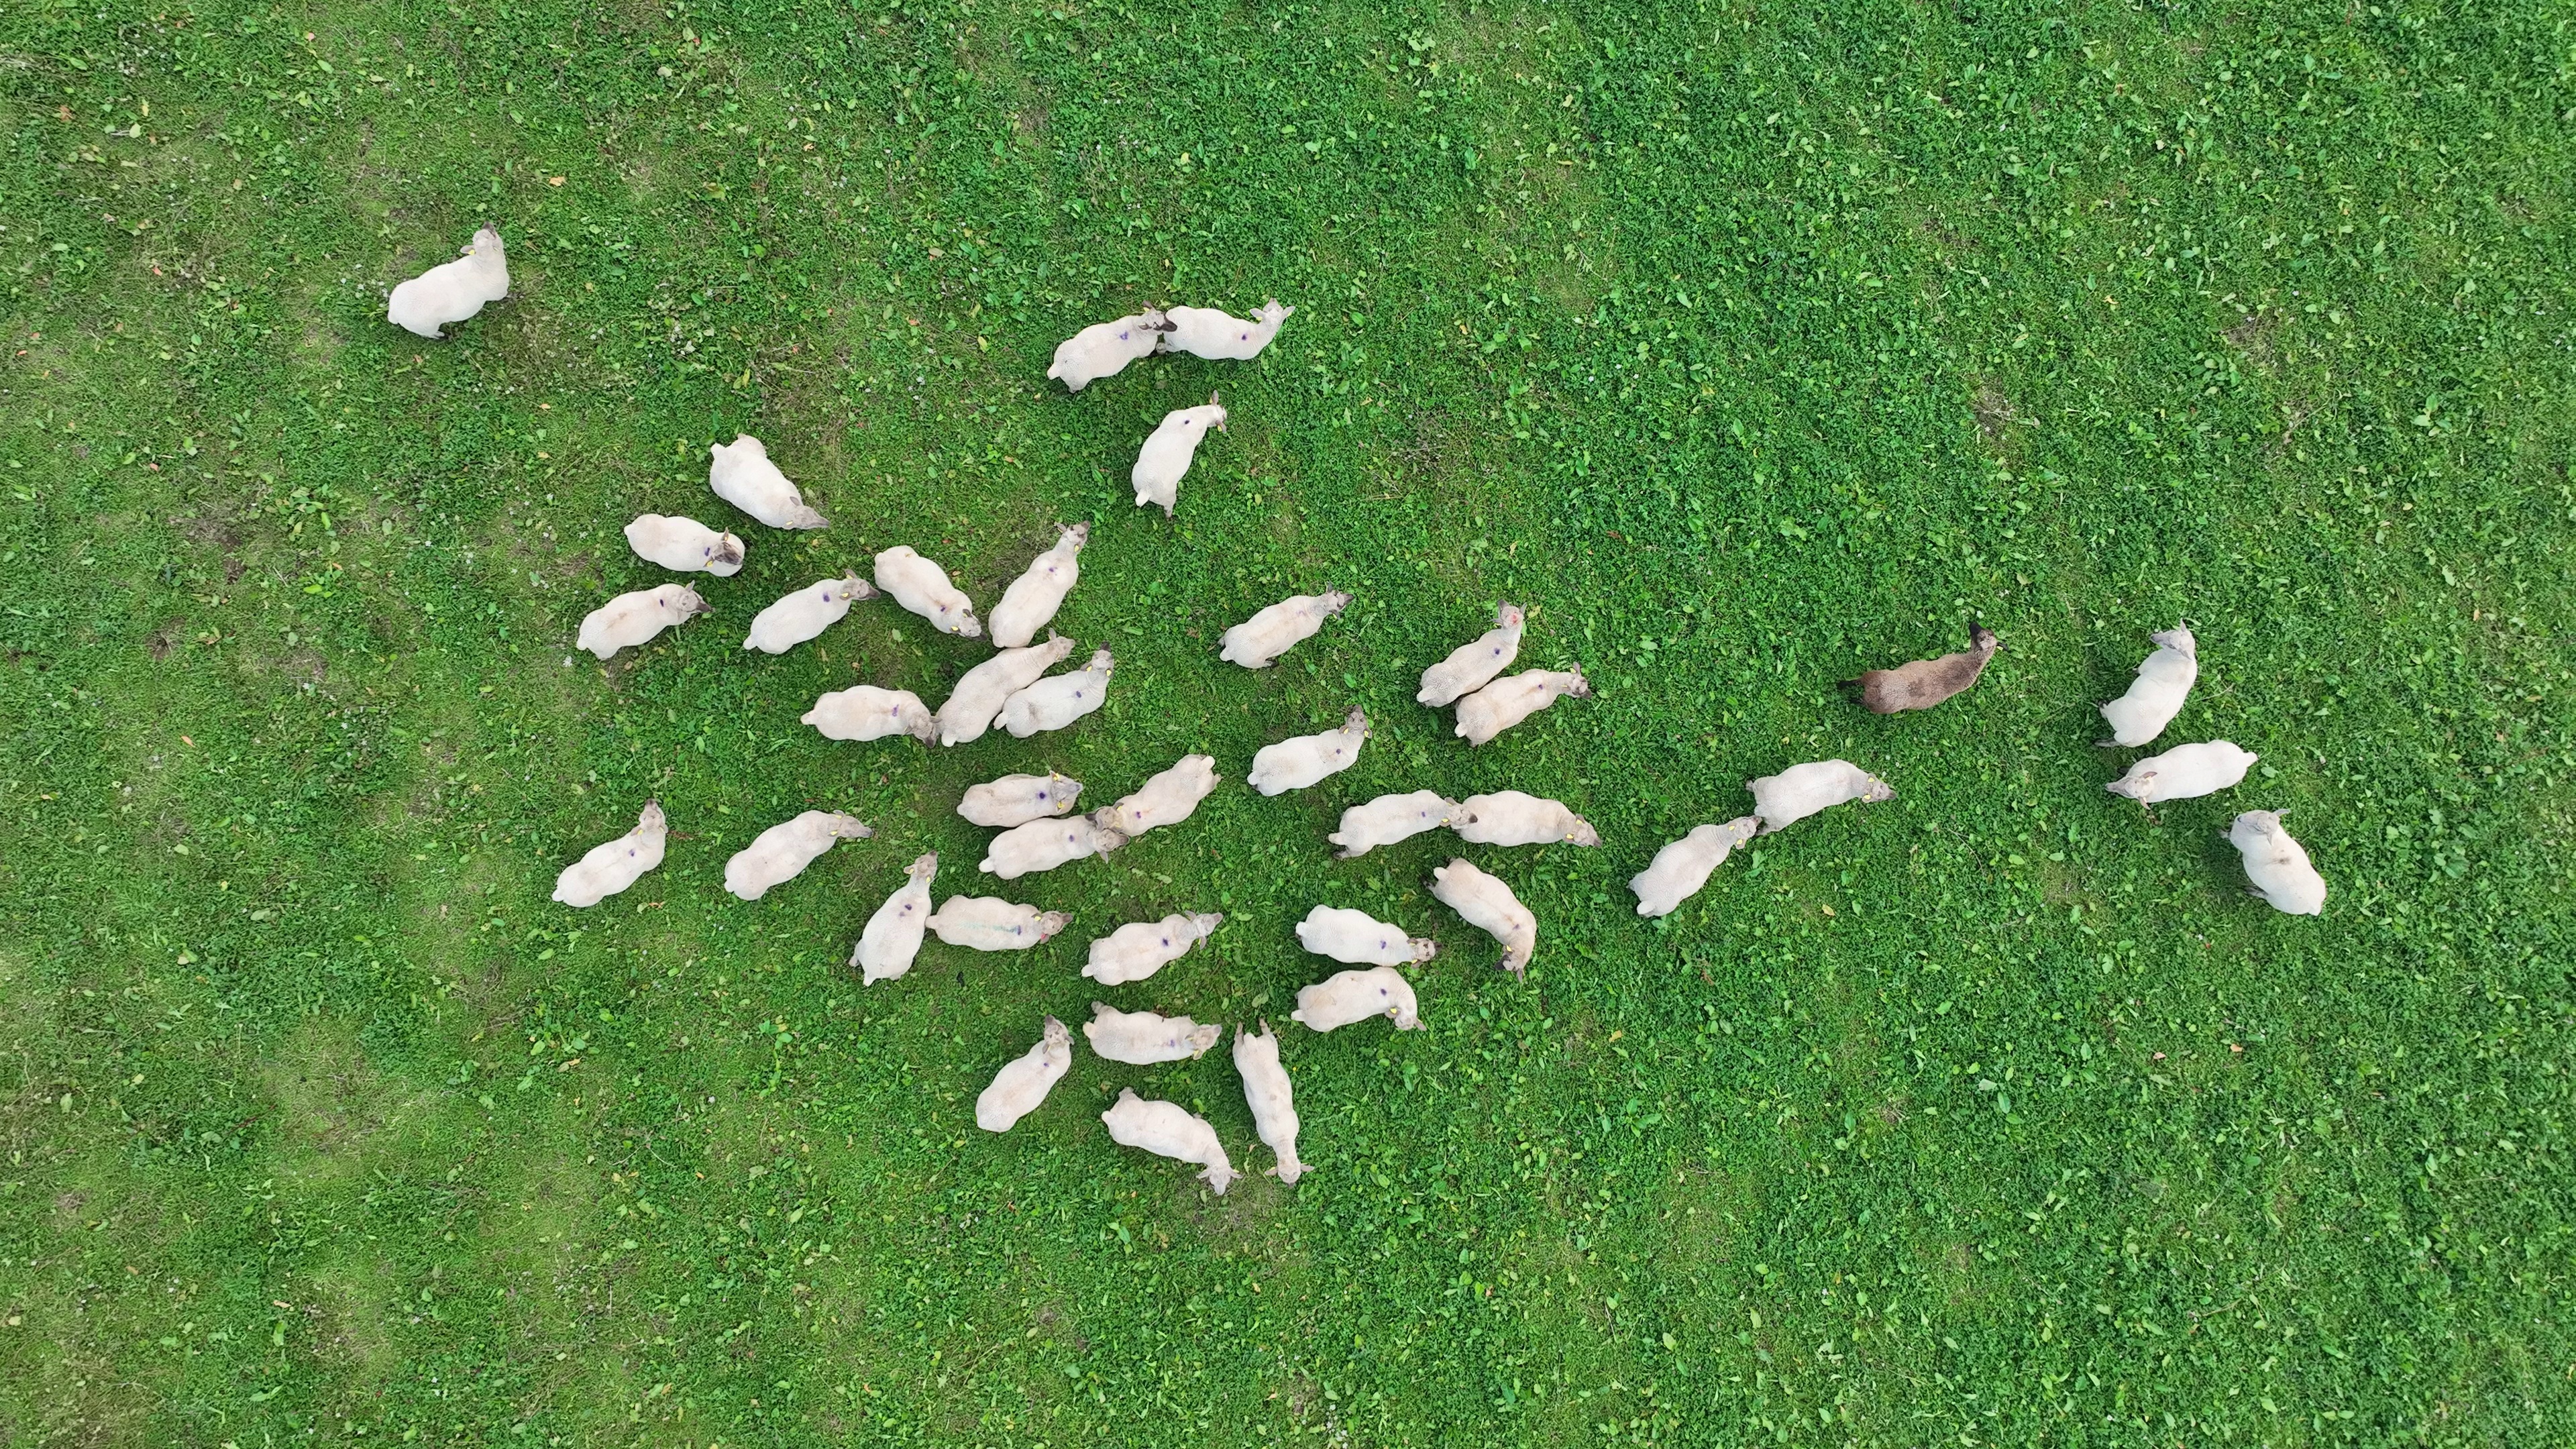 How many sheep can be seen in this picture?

39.